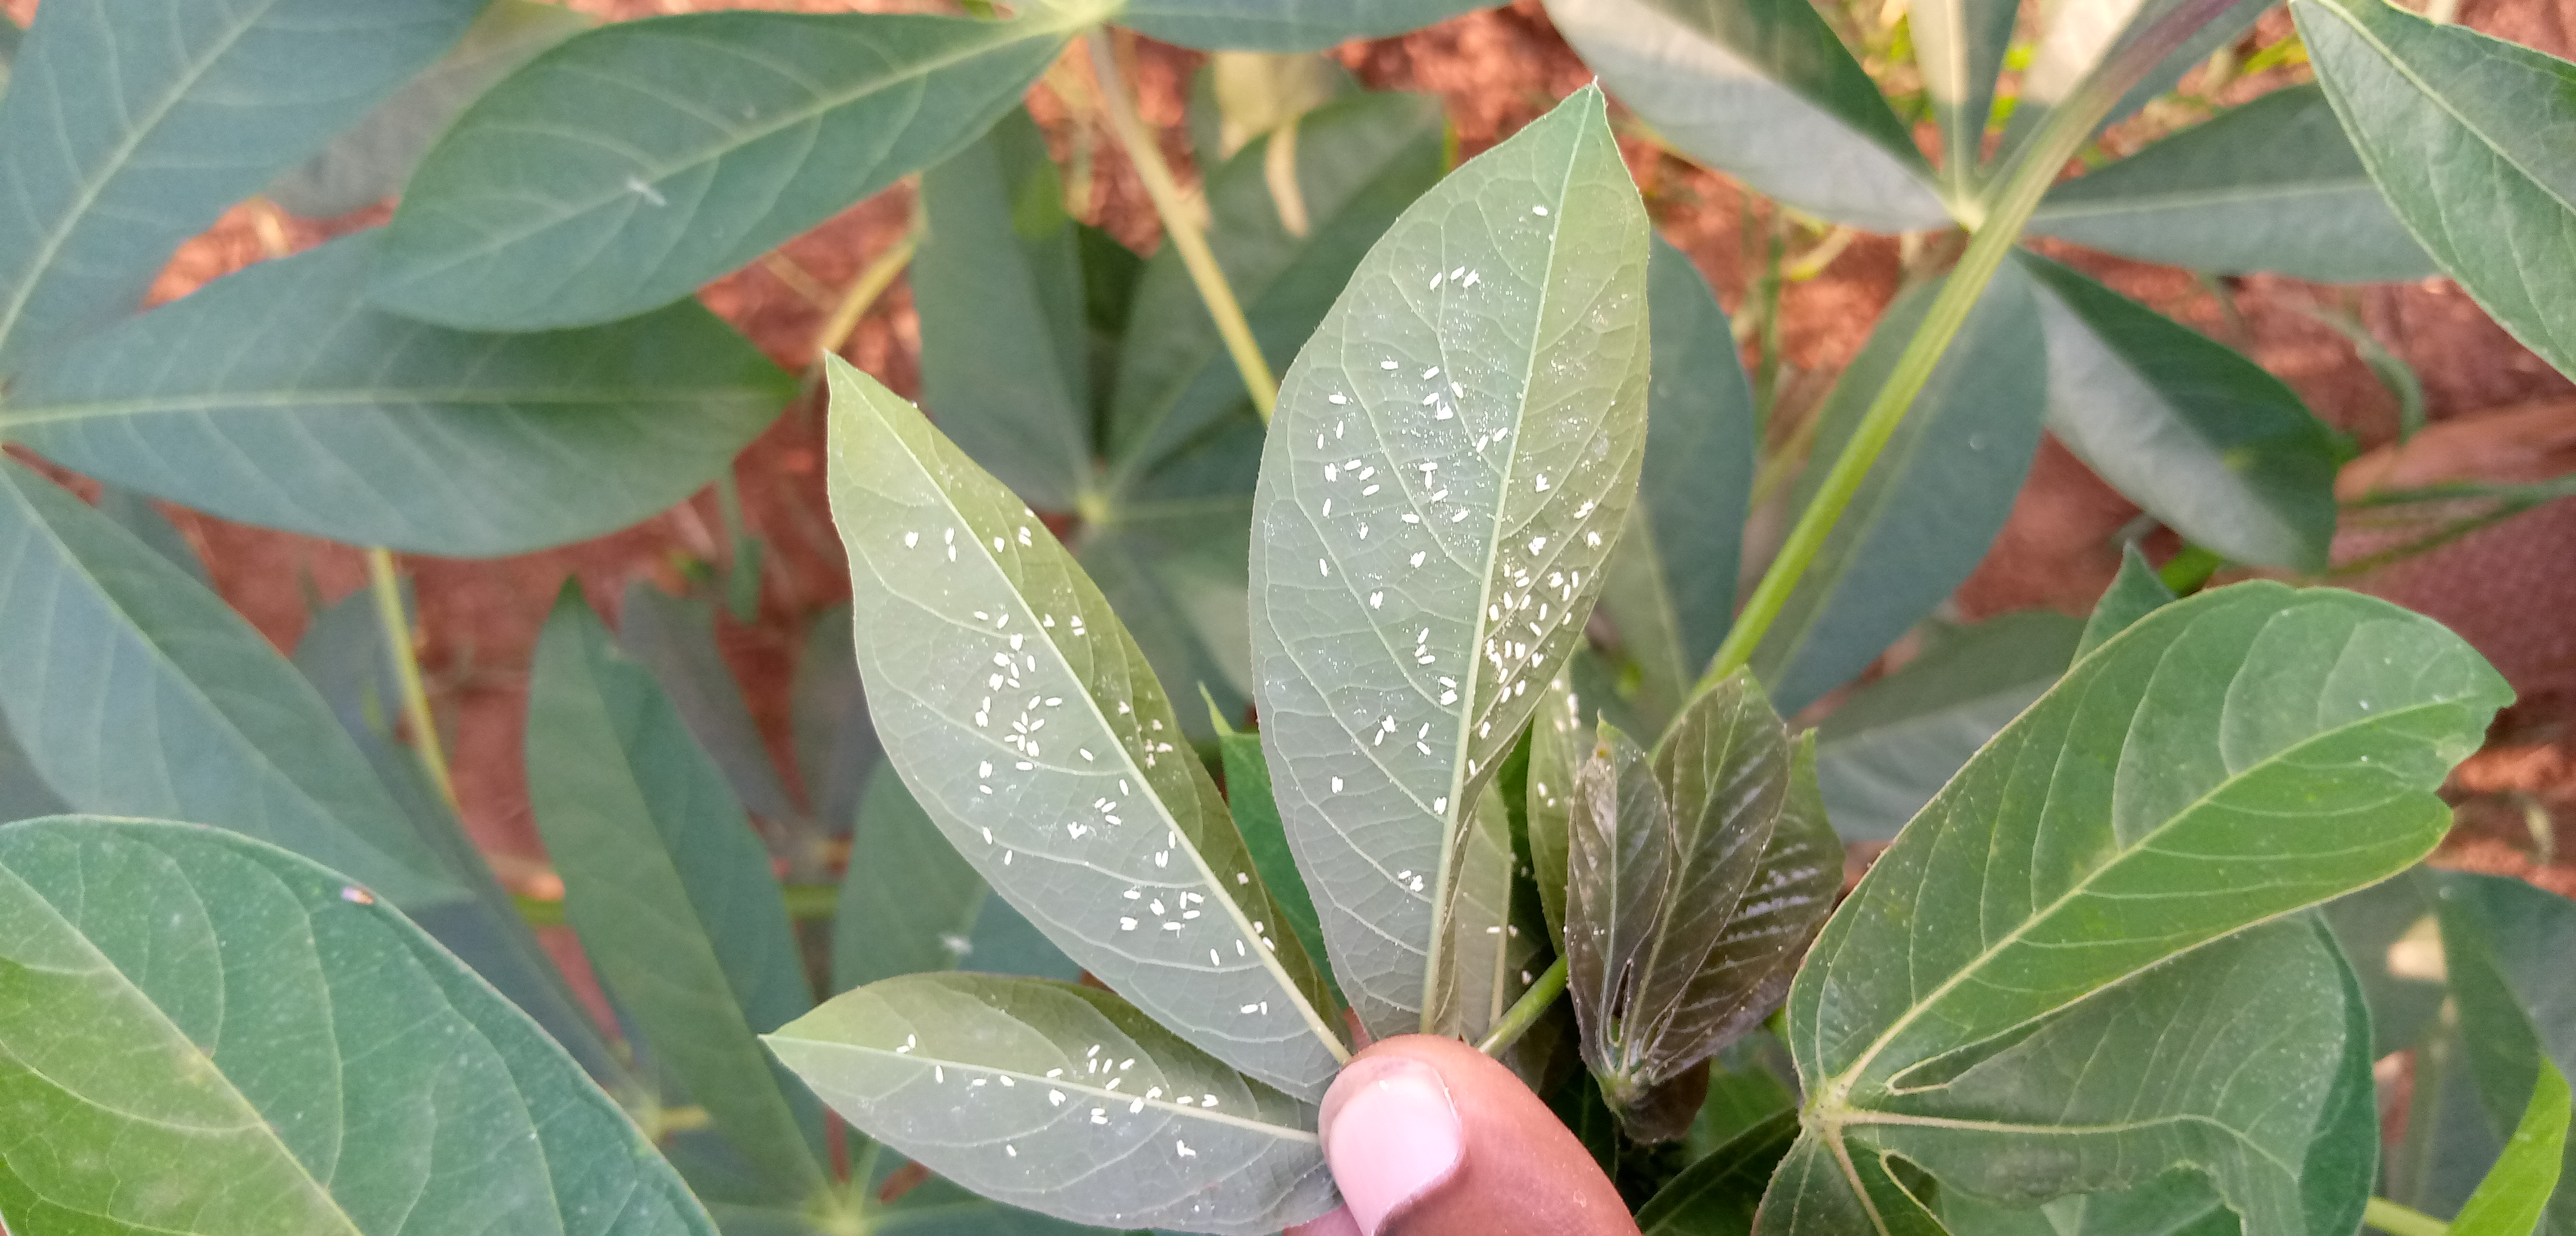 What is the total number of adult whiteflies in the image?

186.